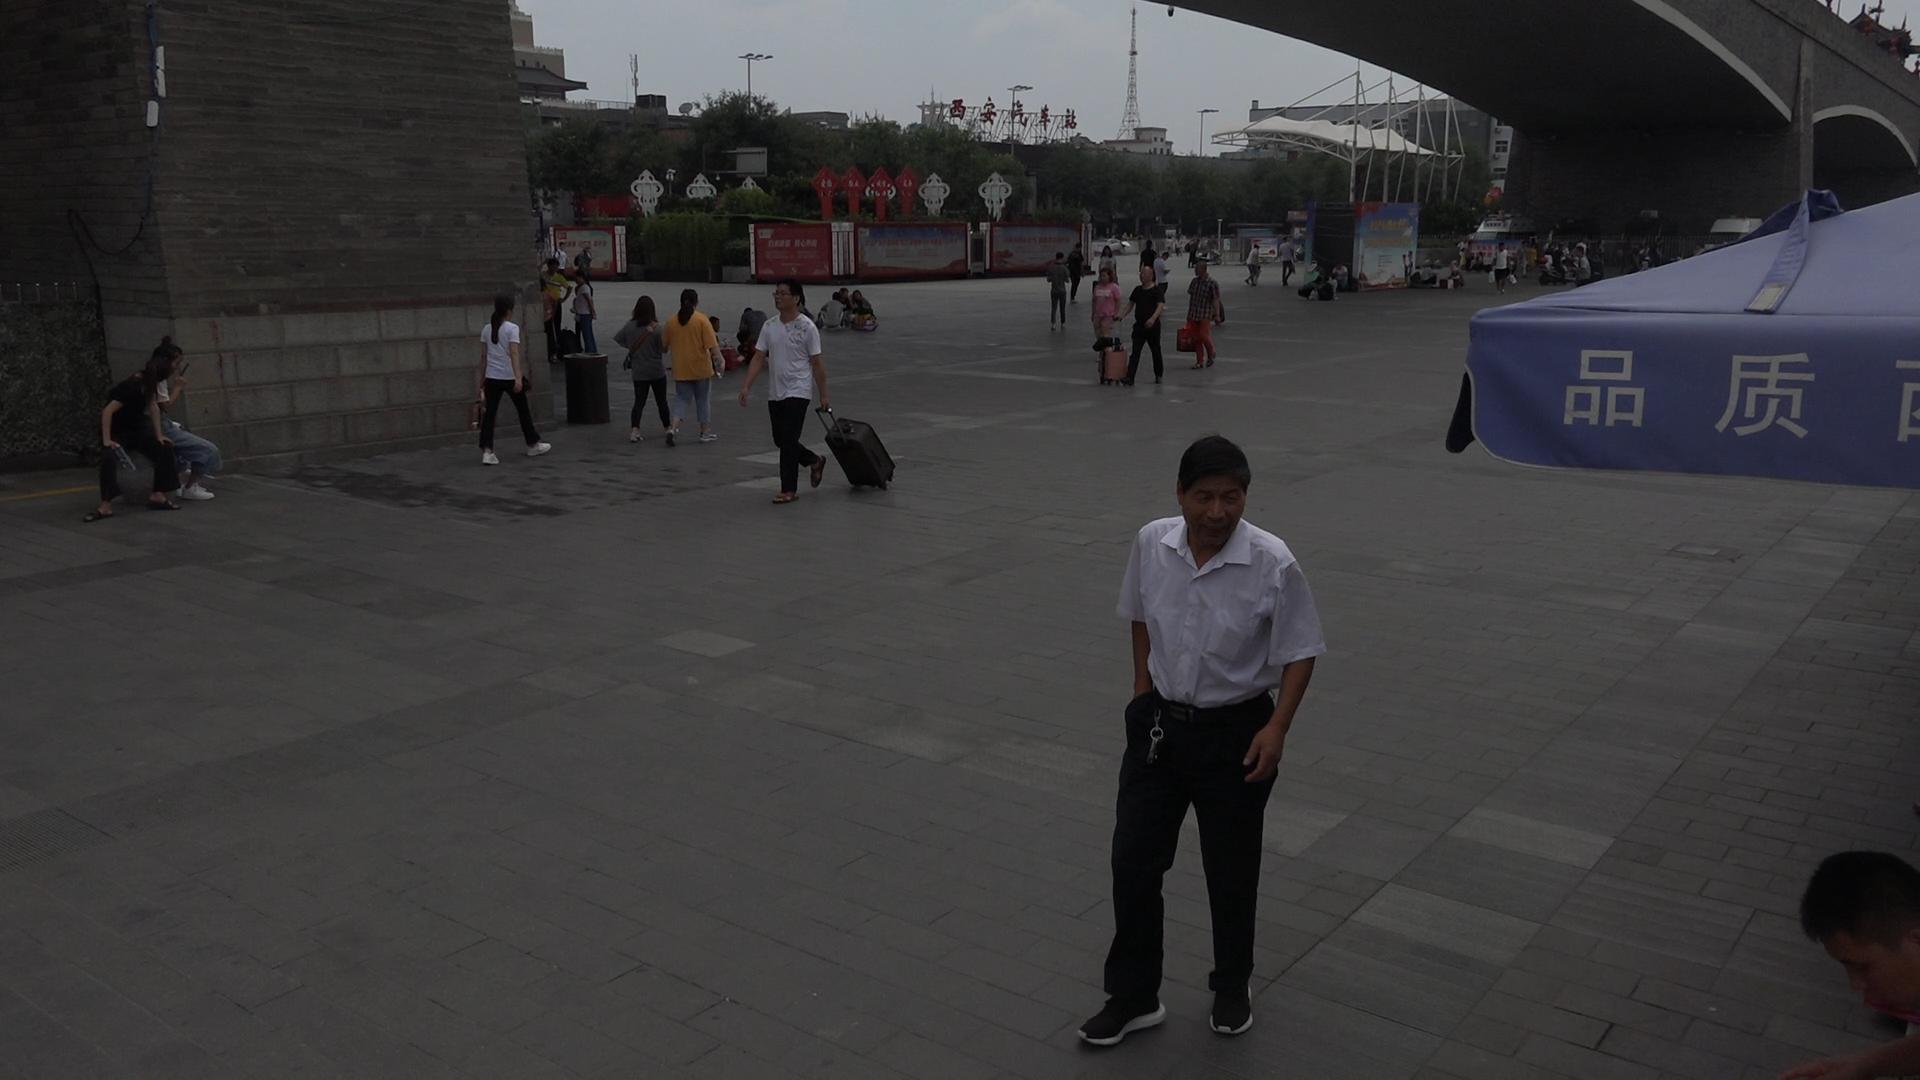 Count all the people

56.